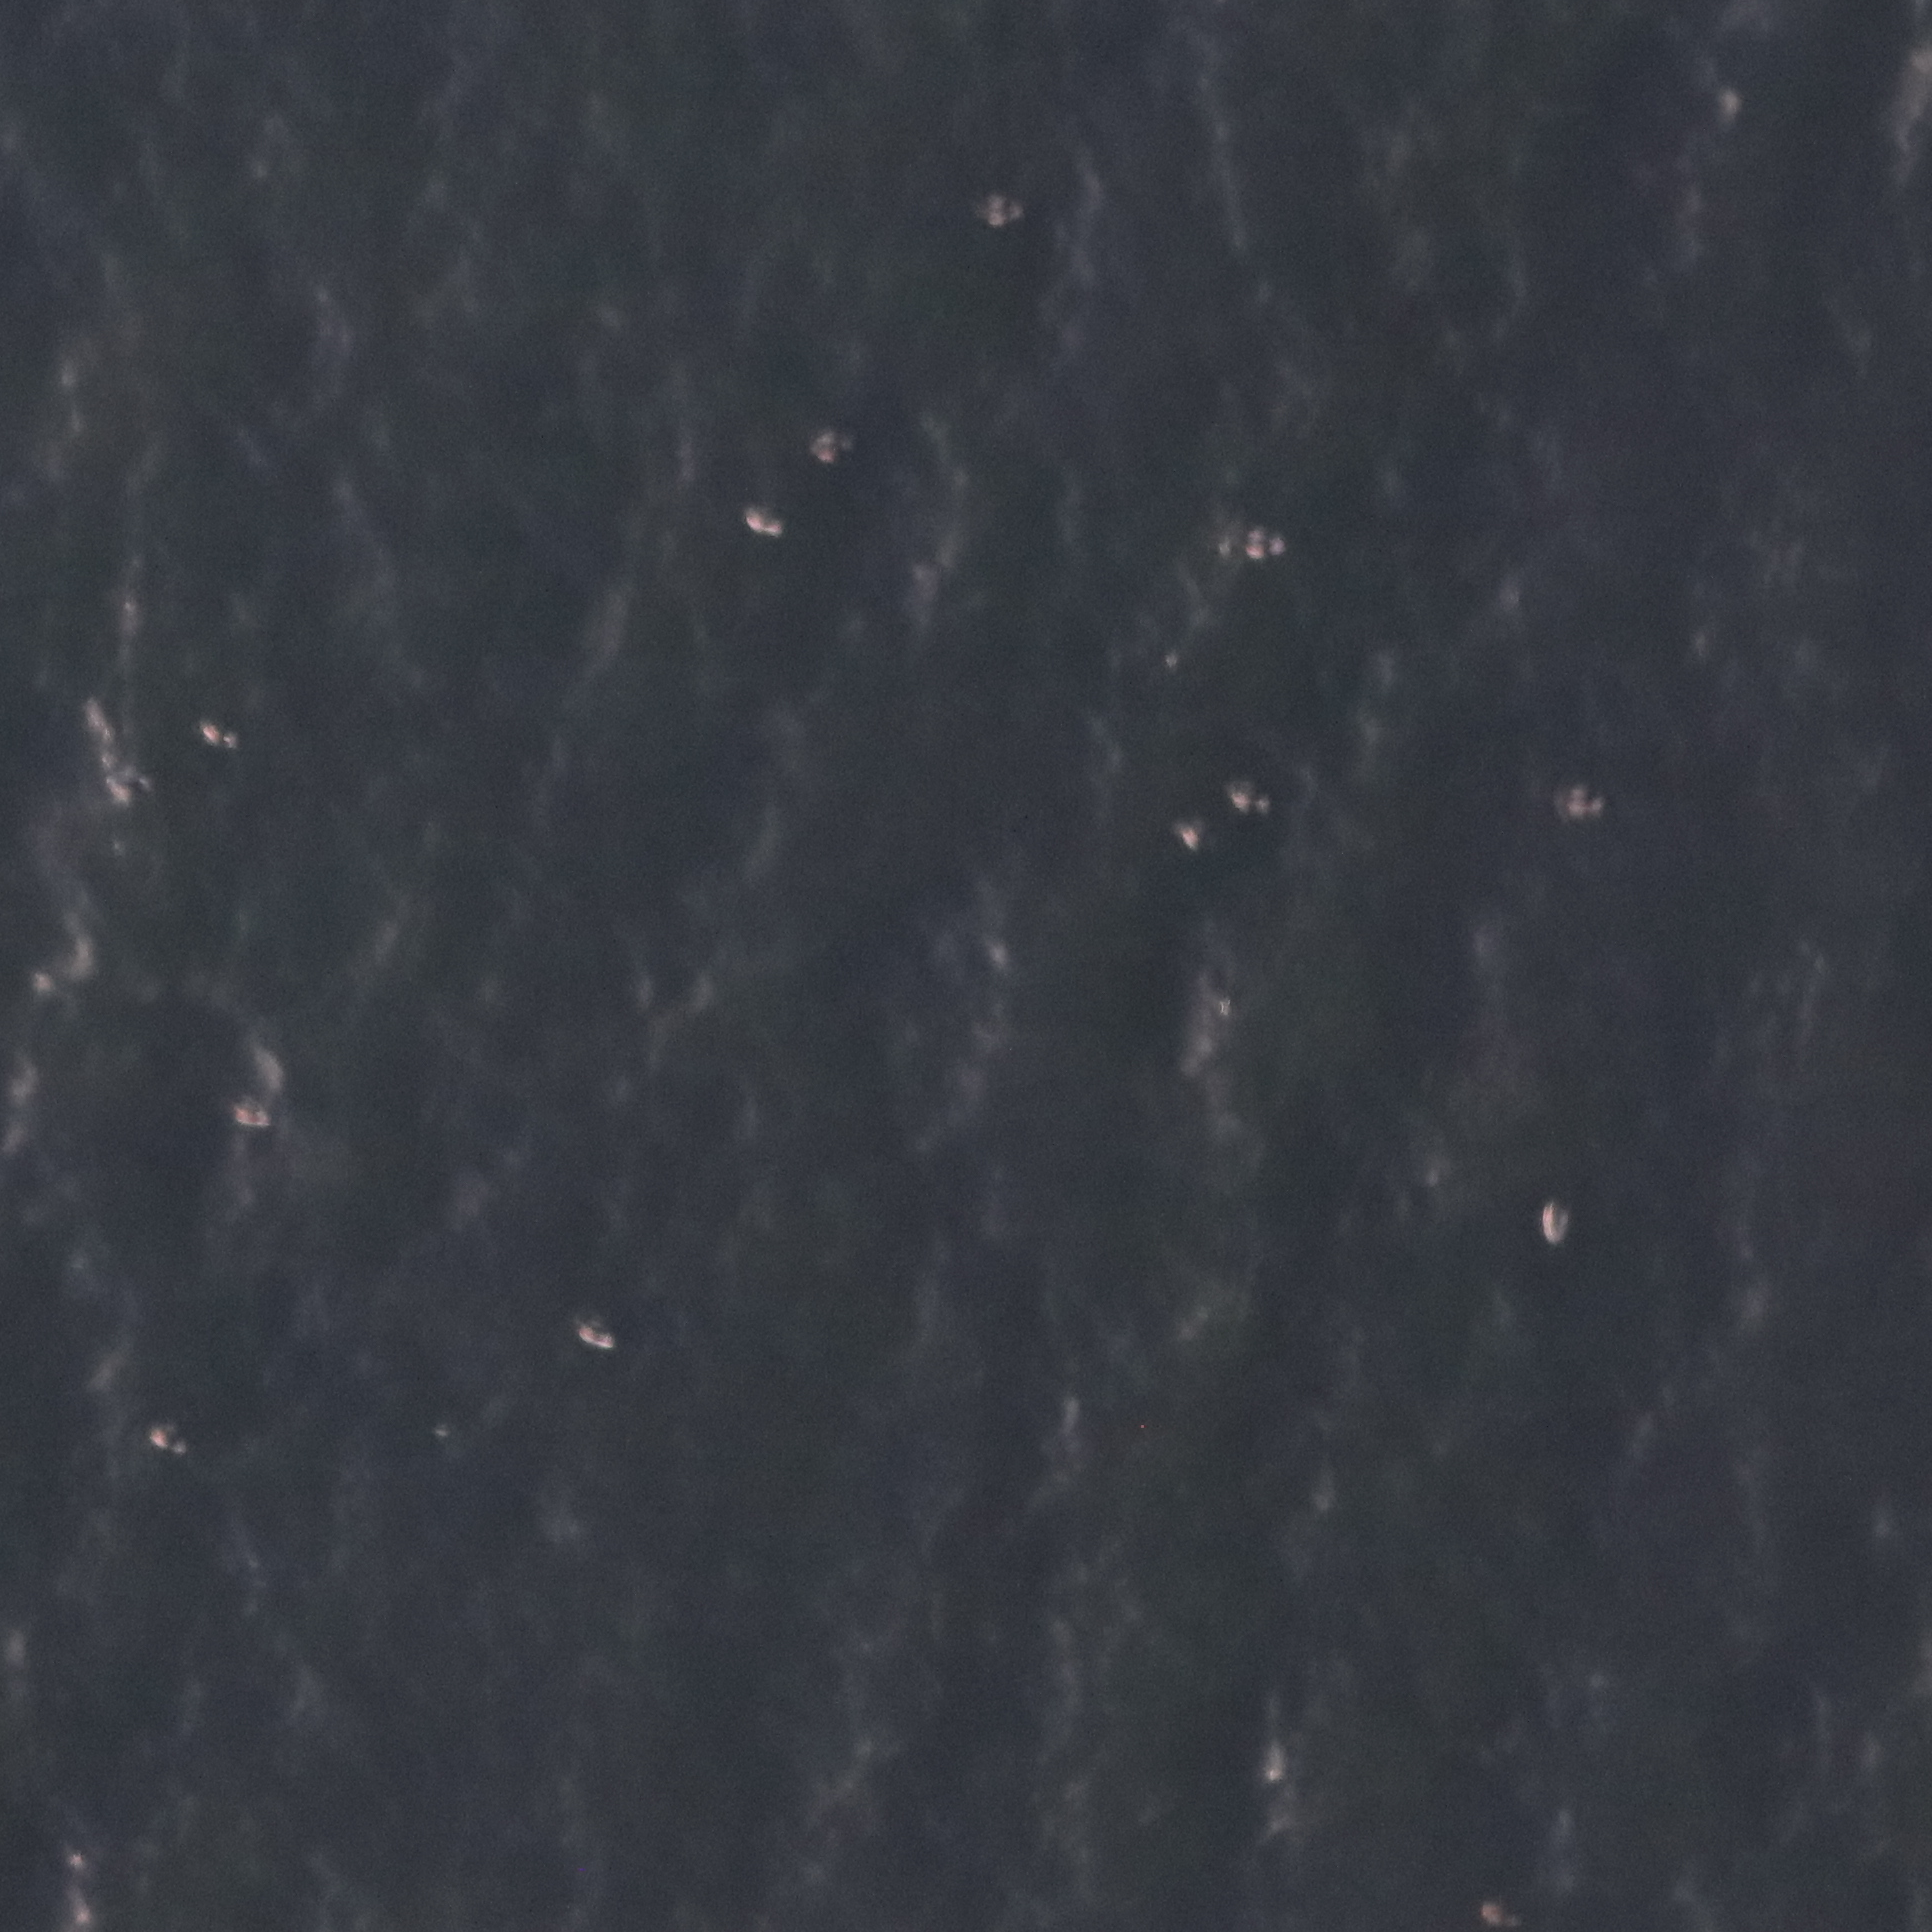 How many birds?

14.